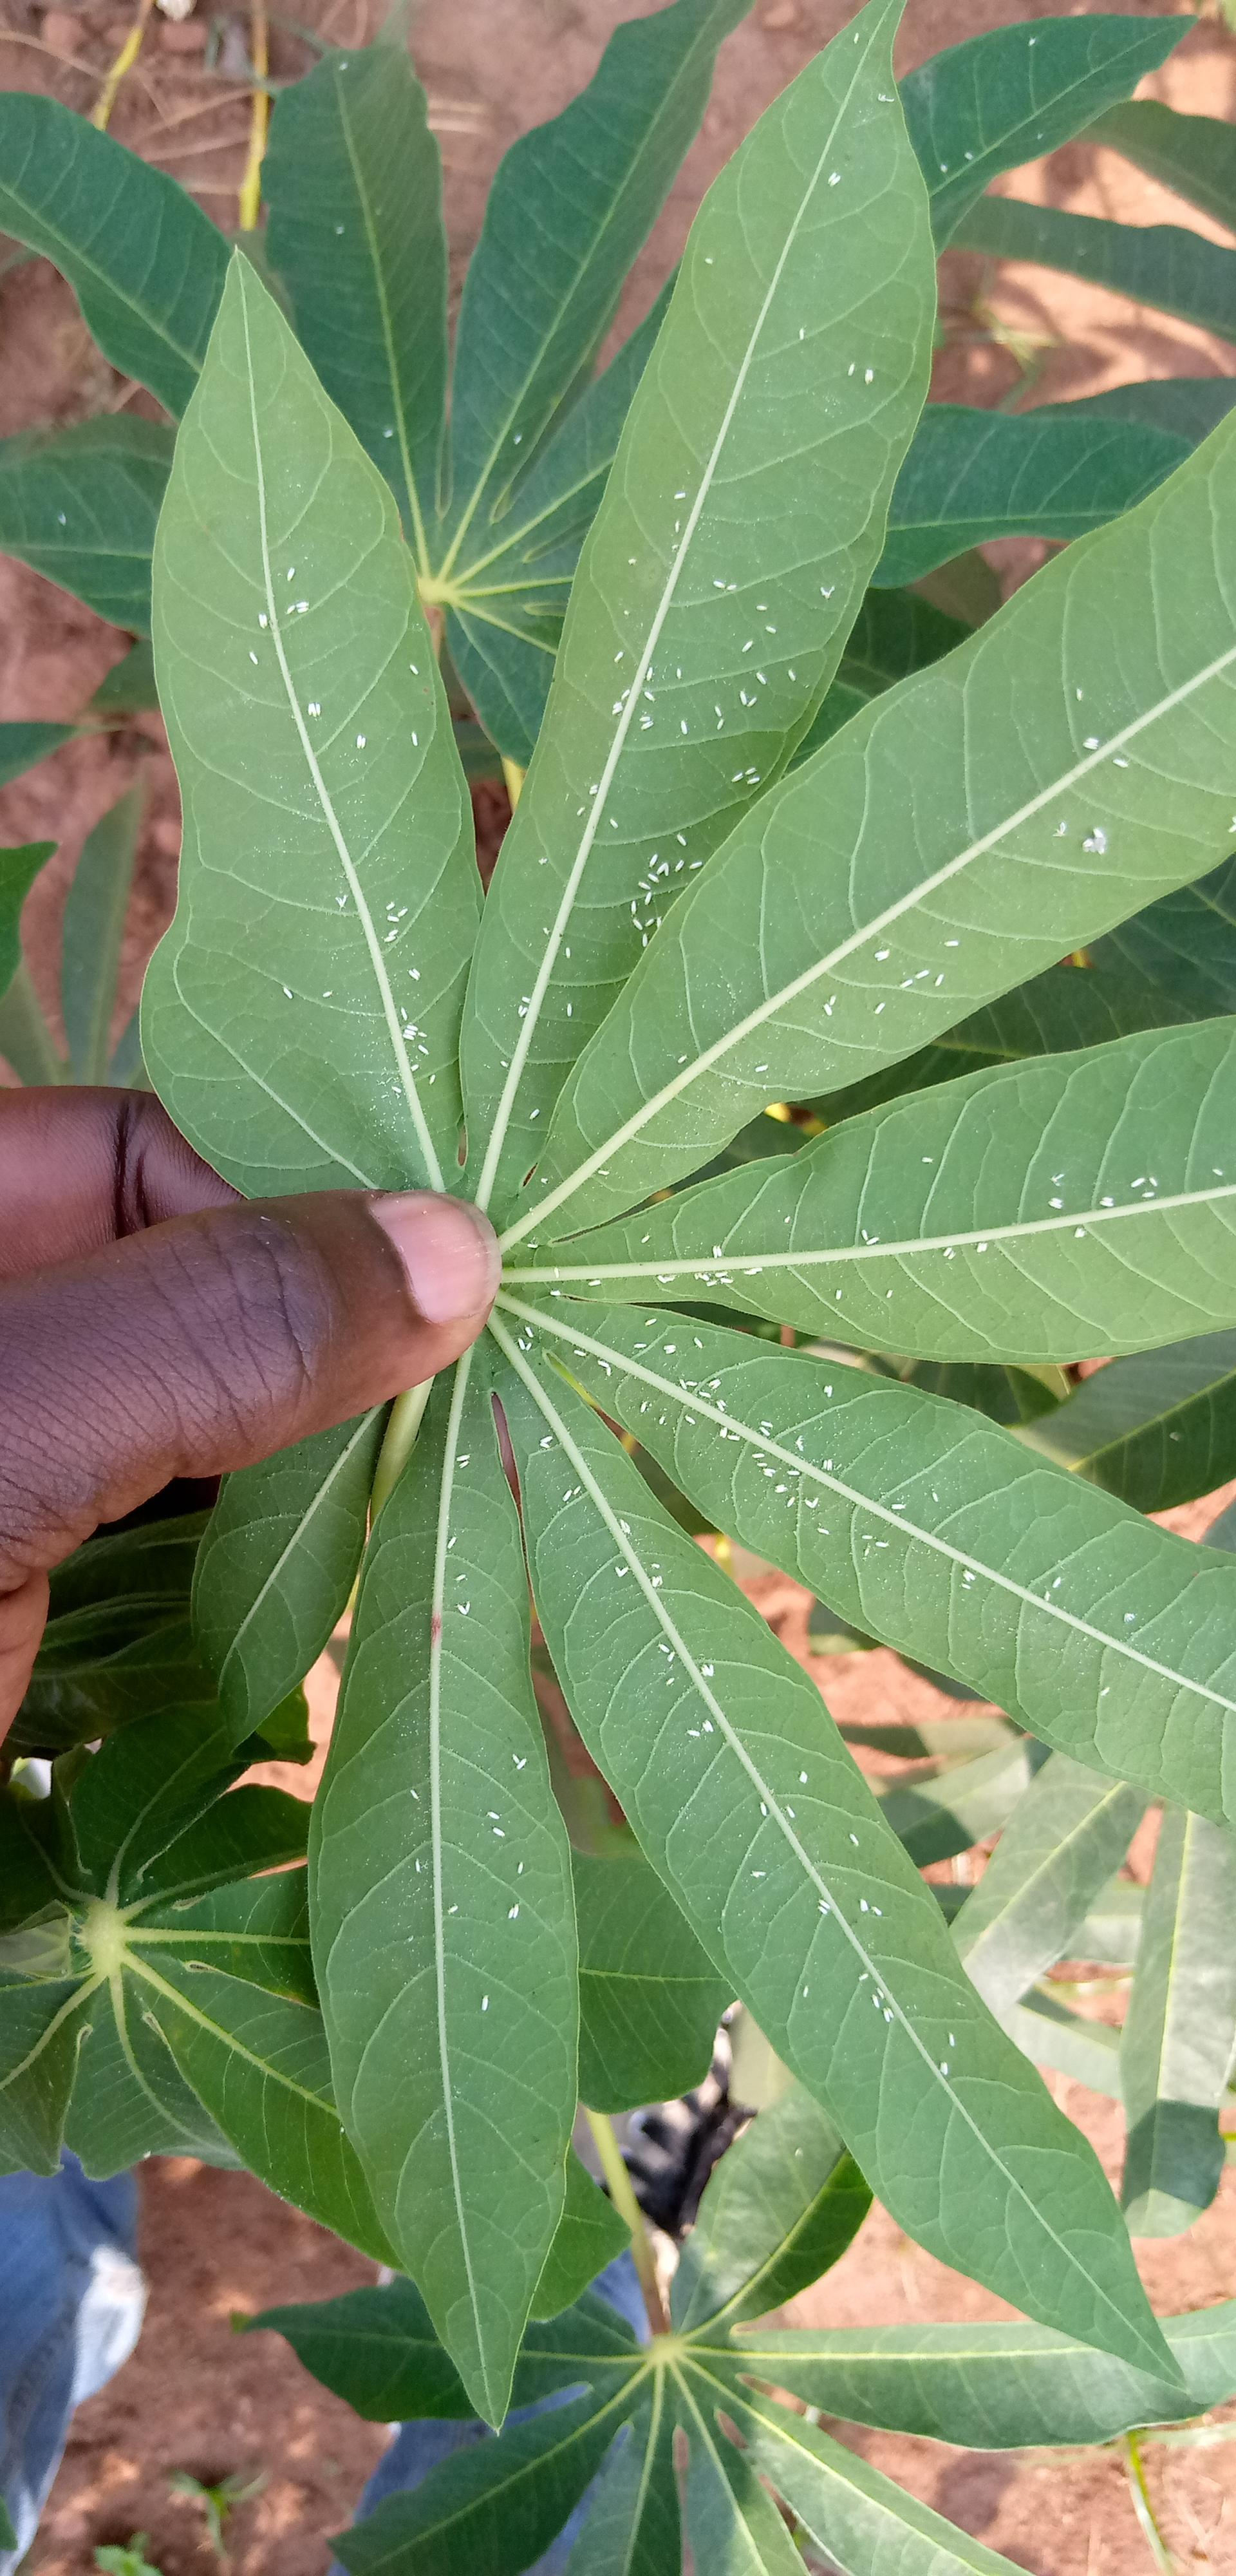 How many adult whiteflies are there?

218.